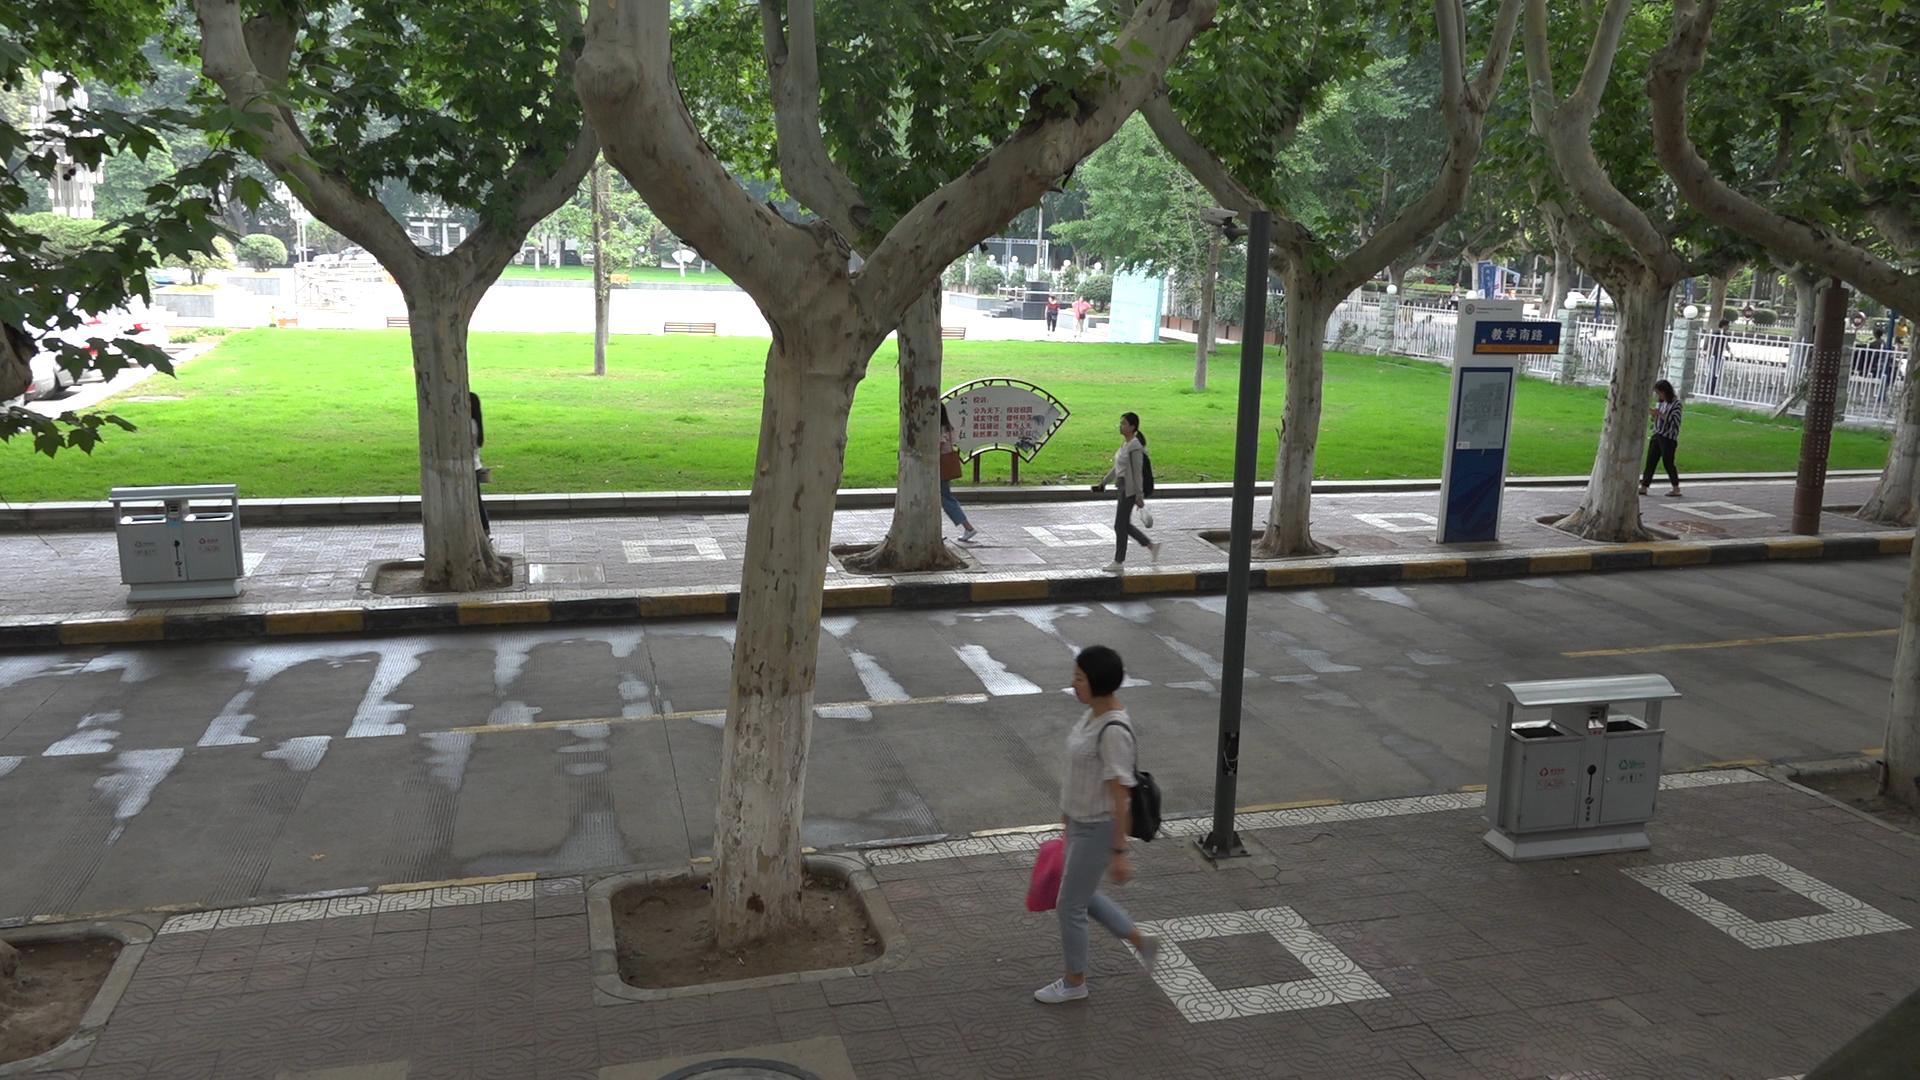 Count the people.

6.